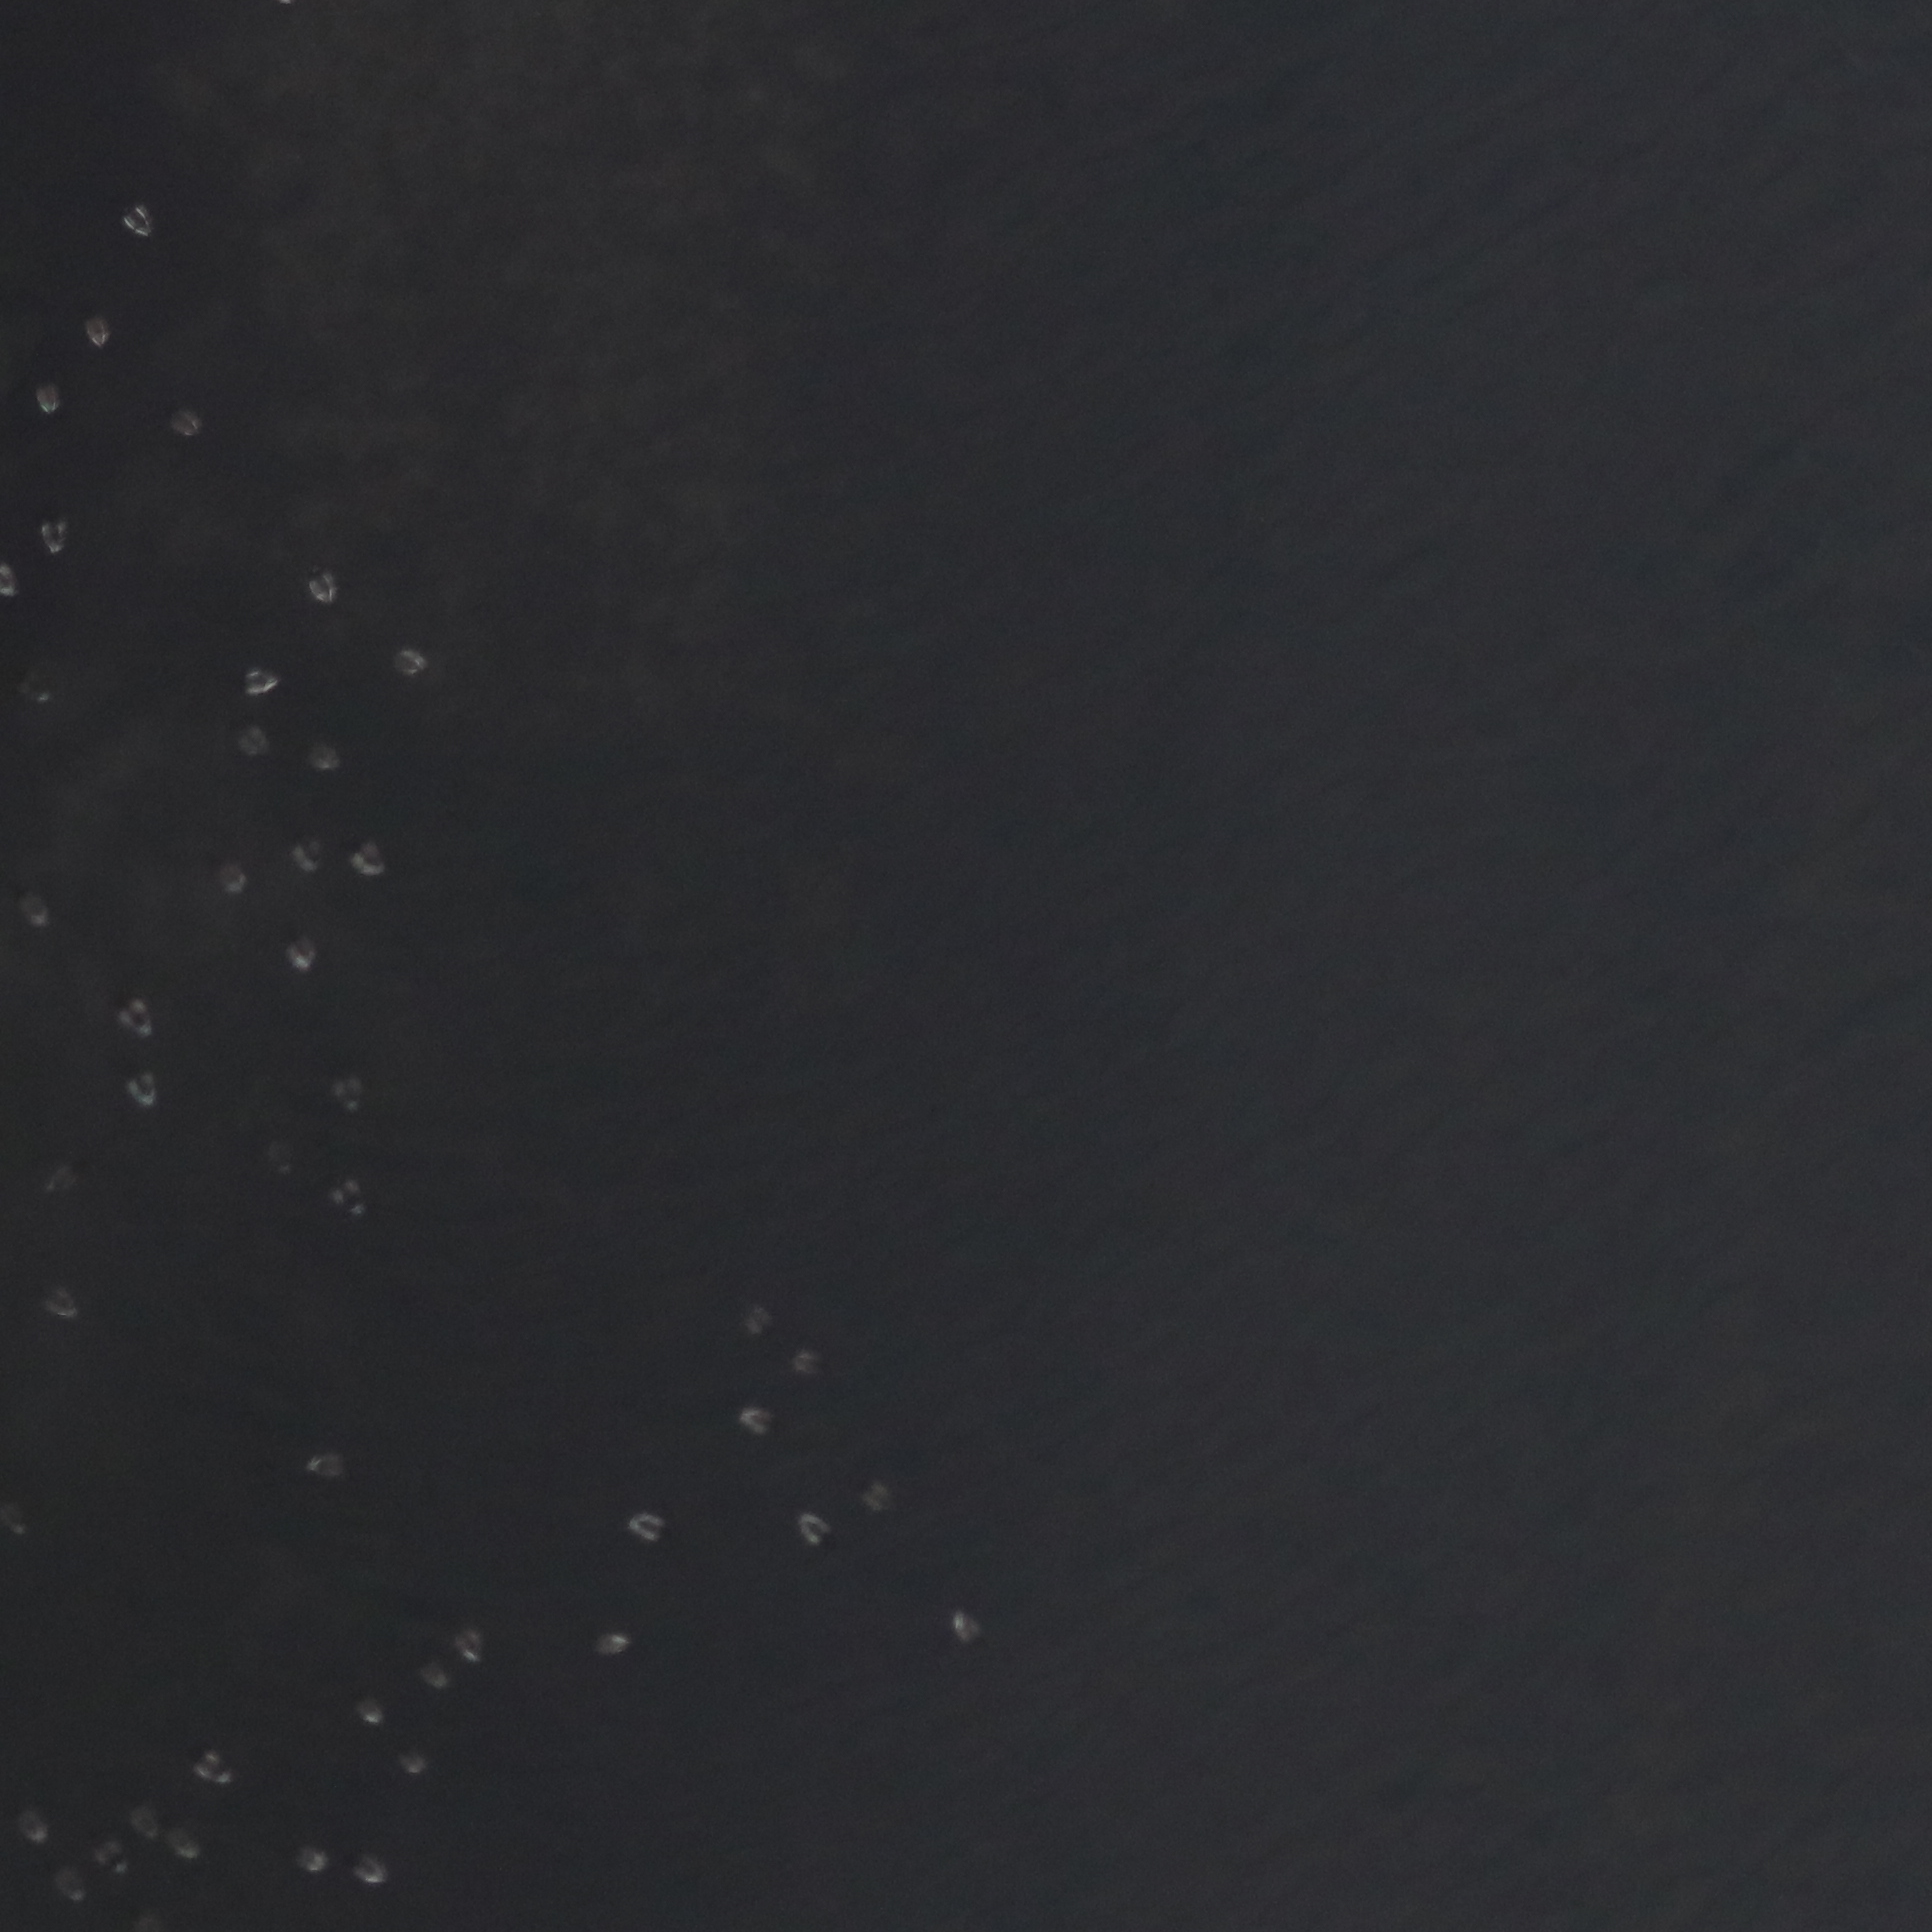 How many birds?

43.